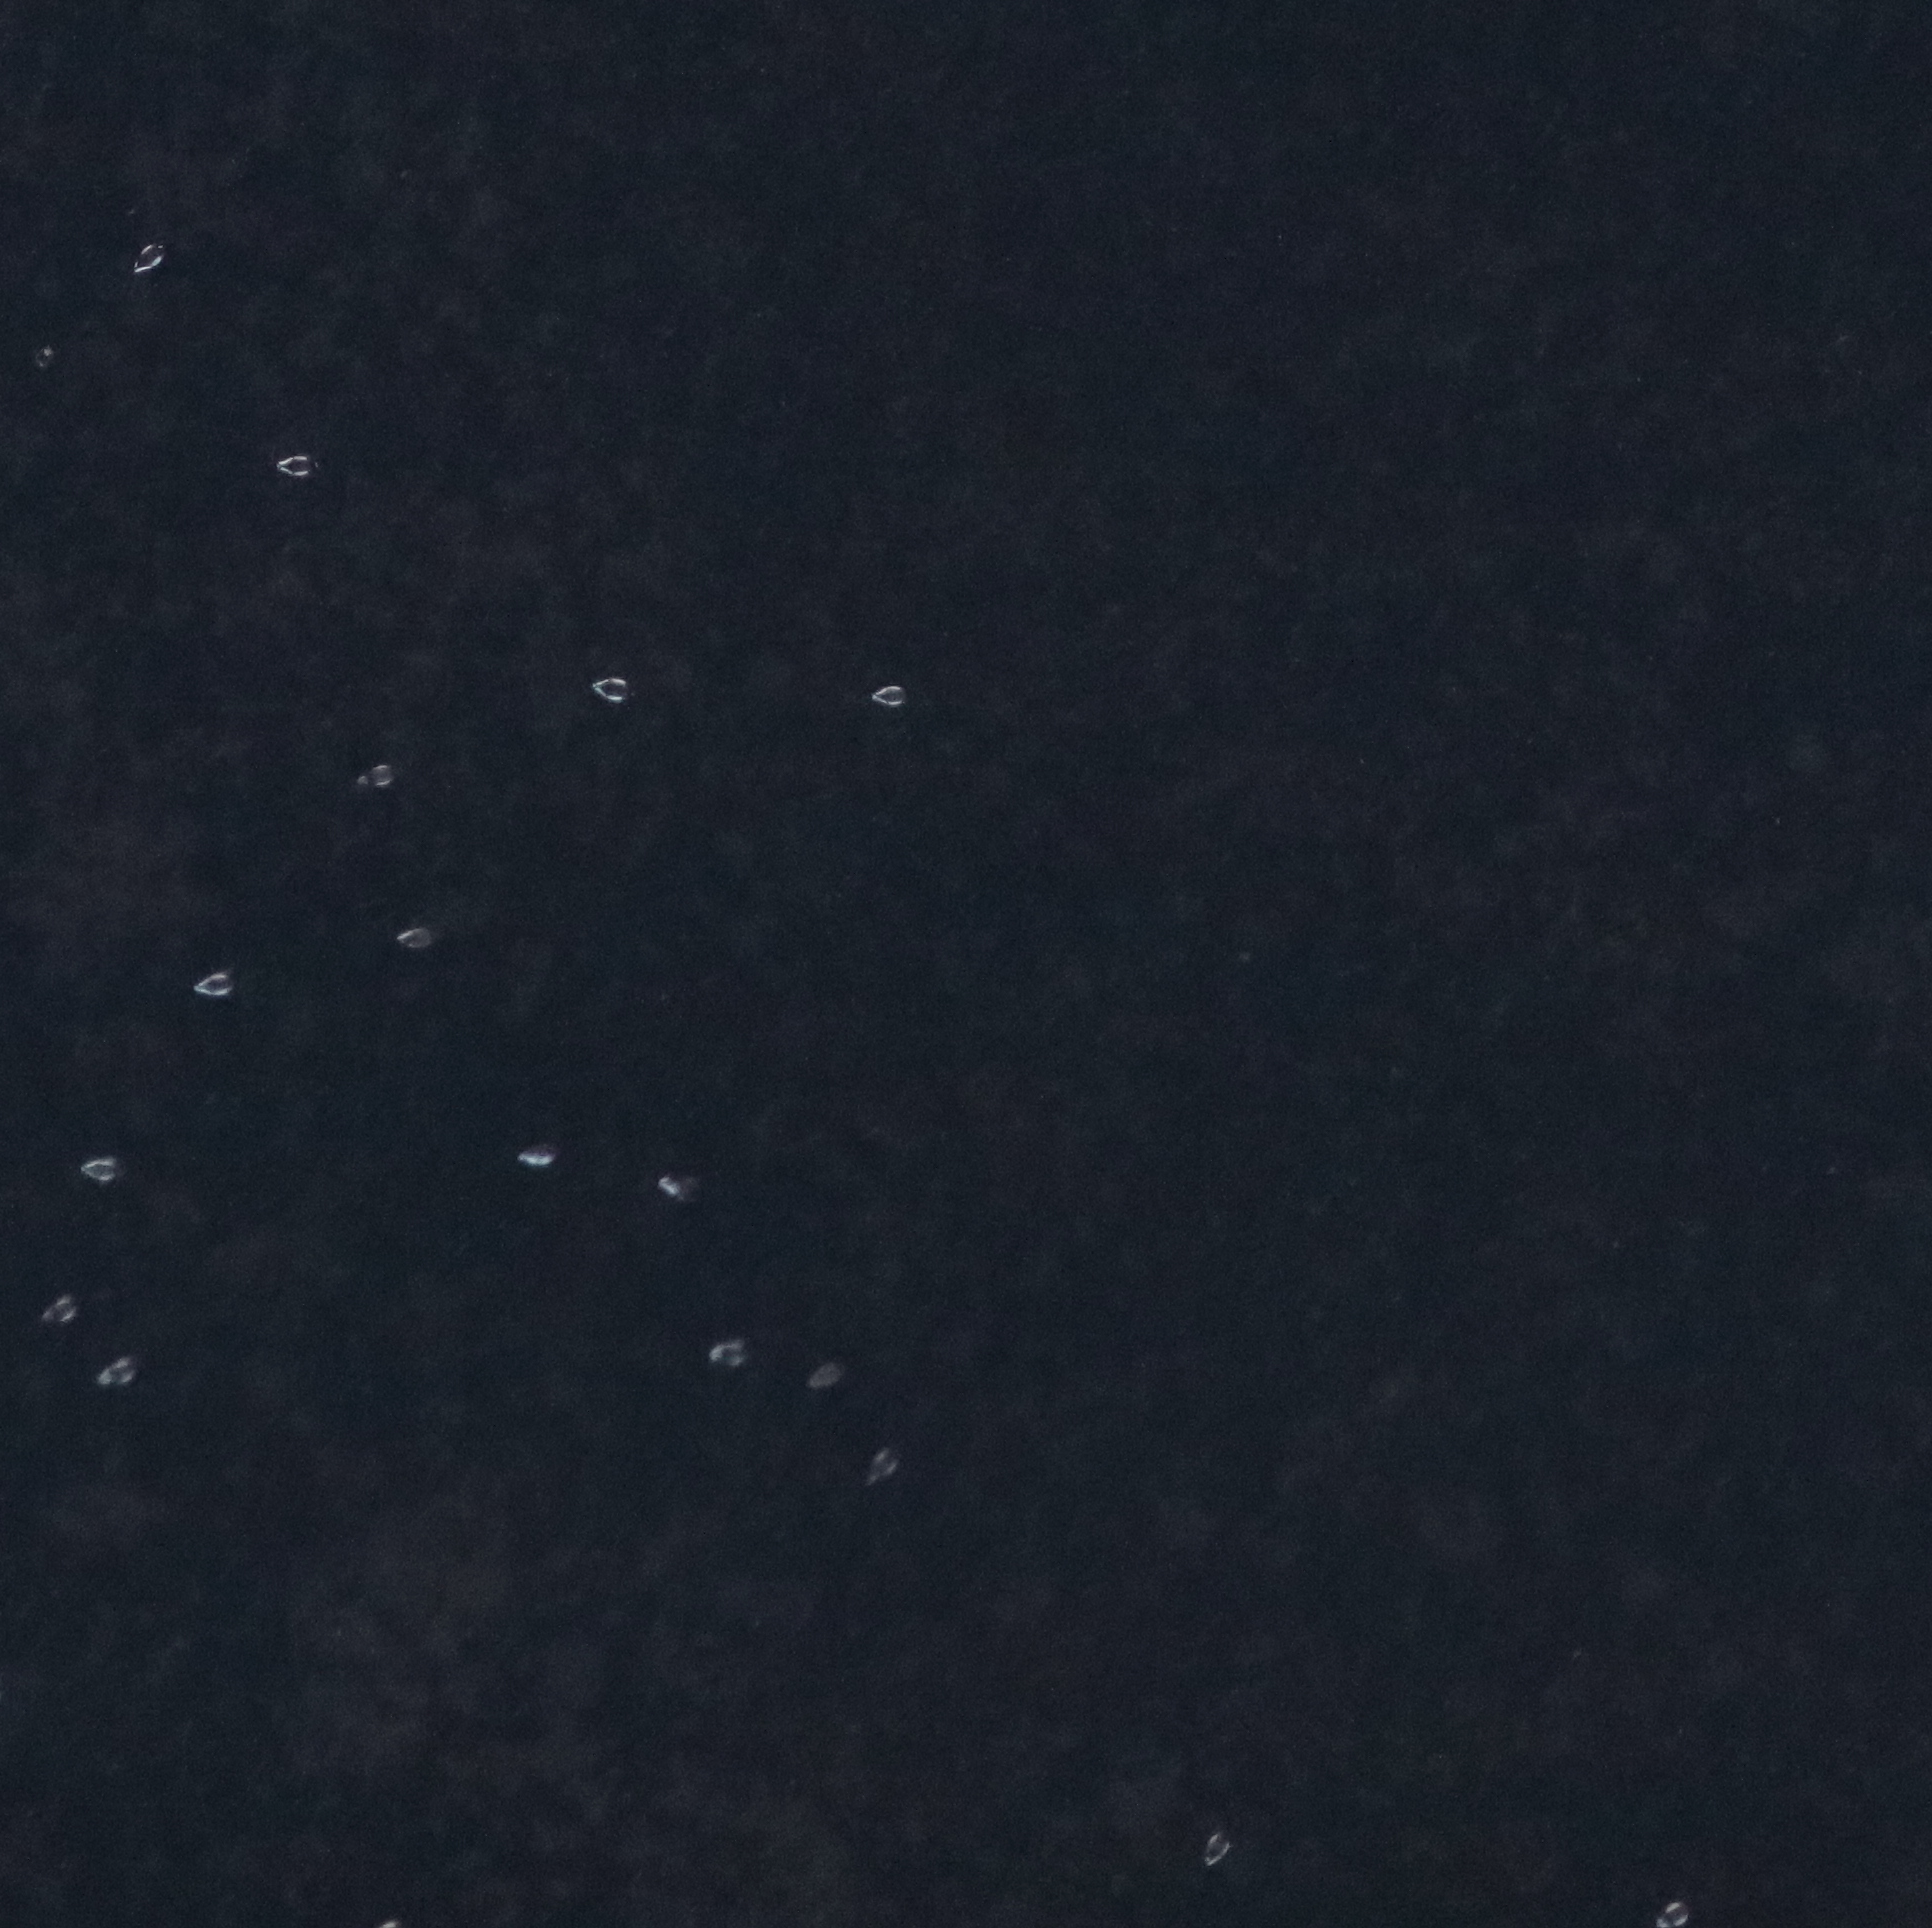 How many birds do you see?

17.